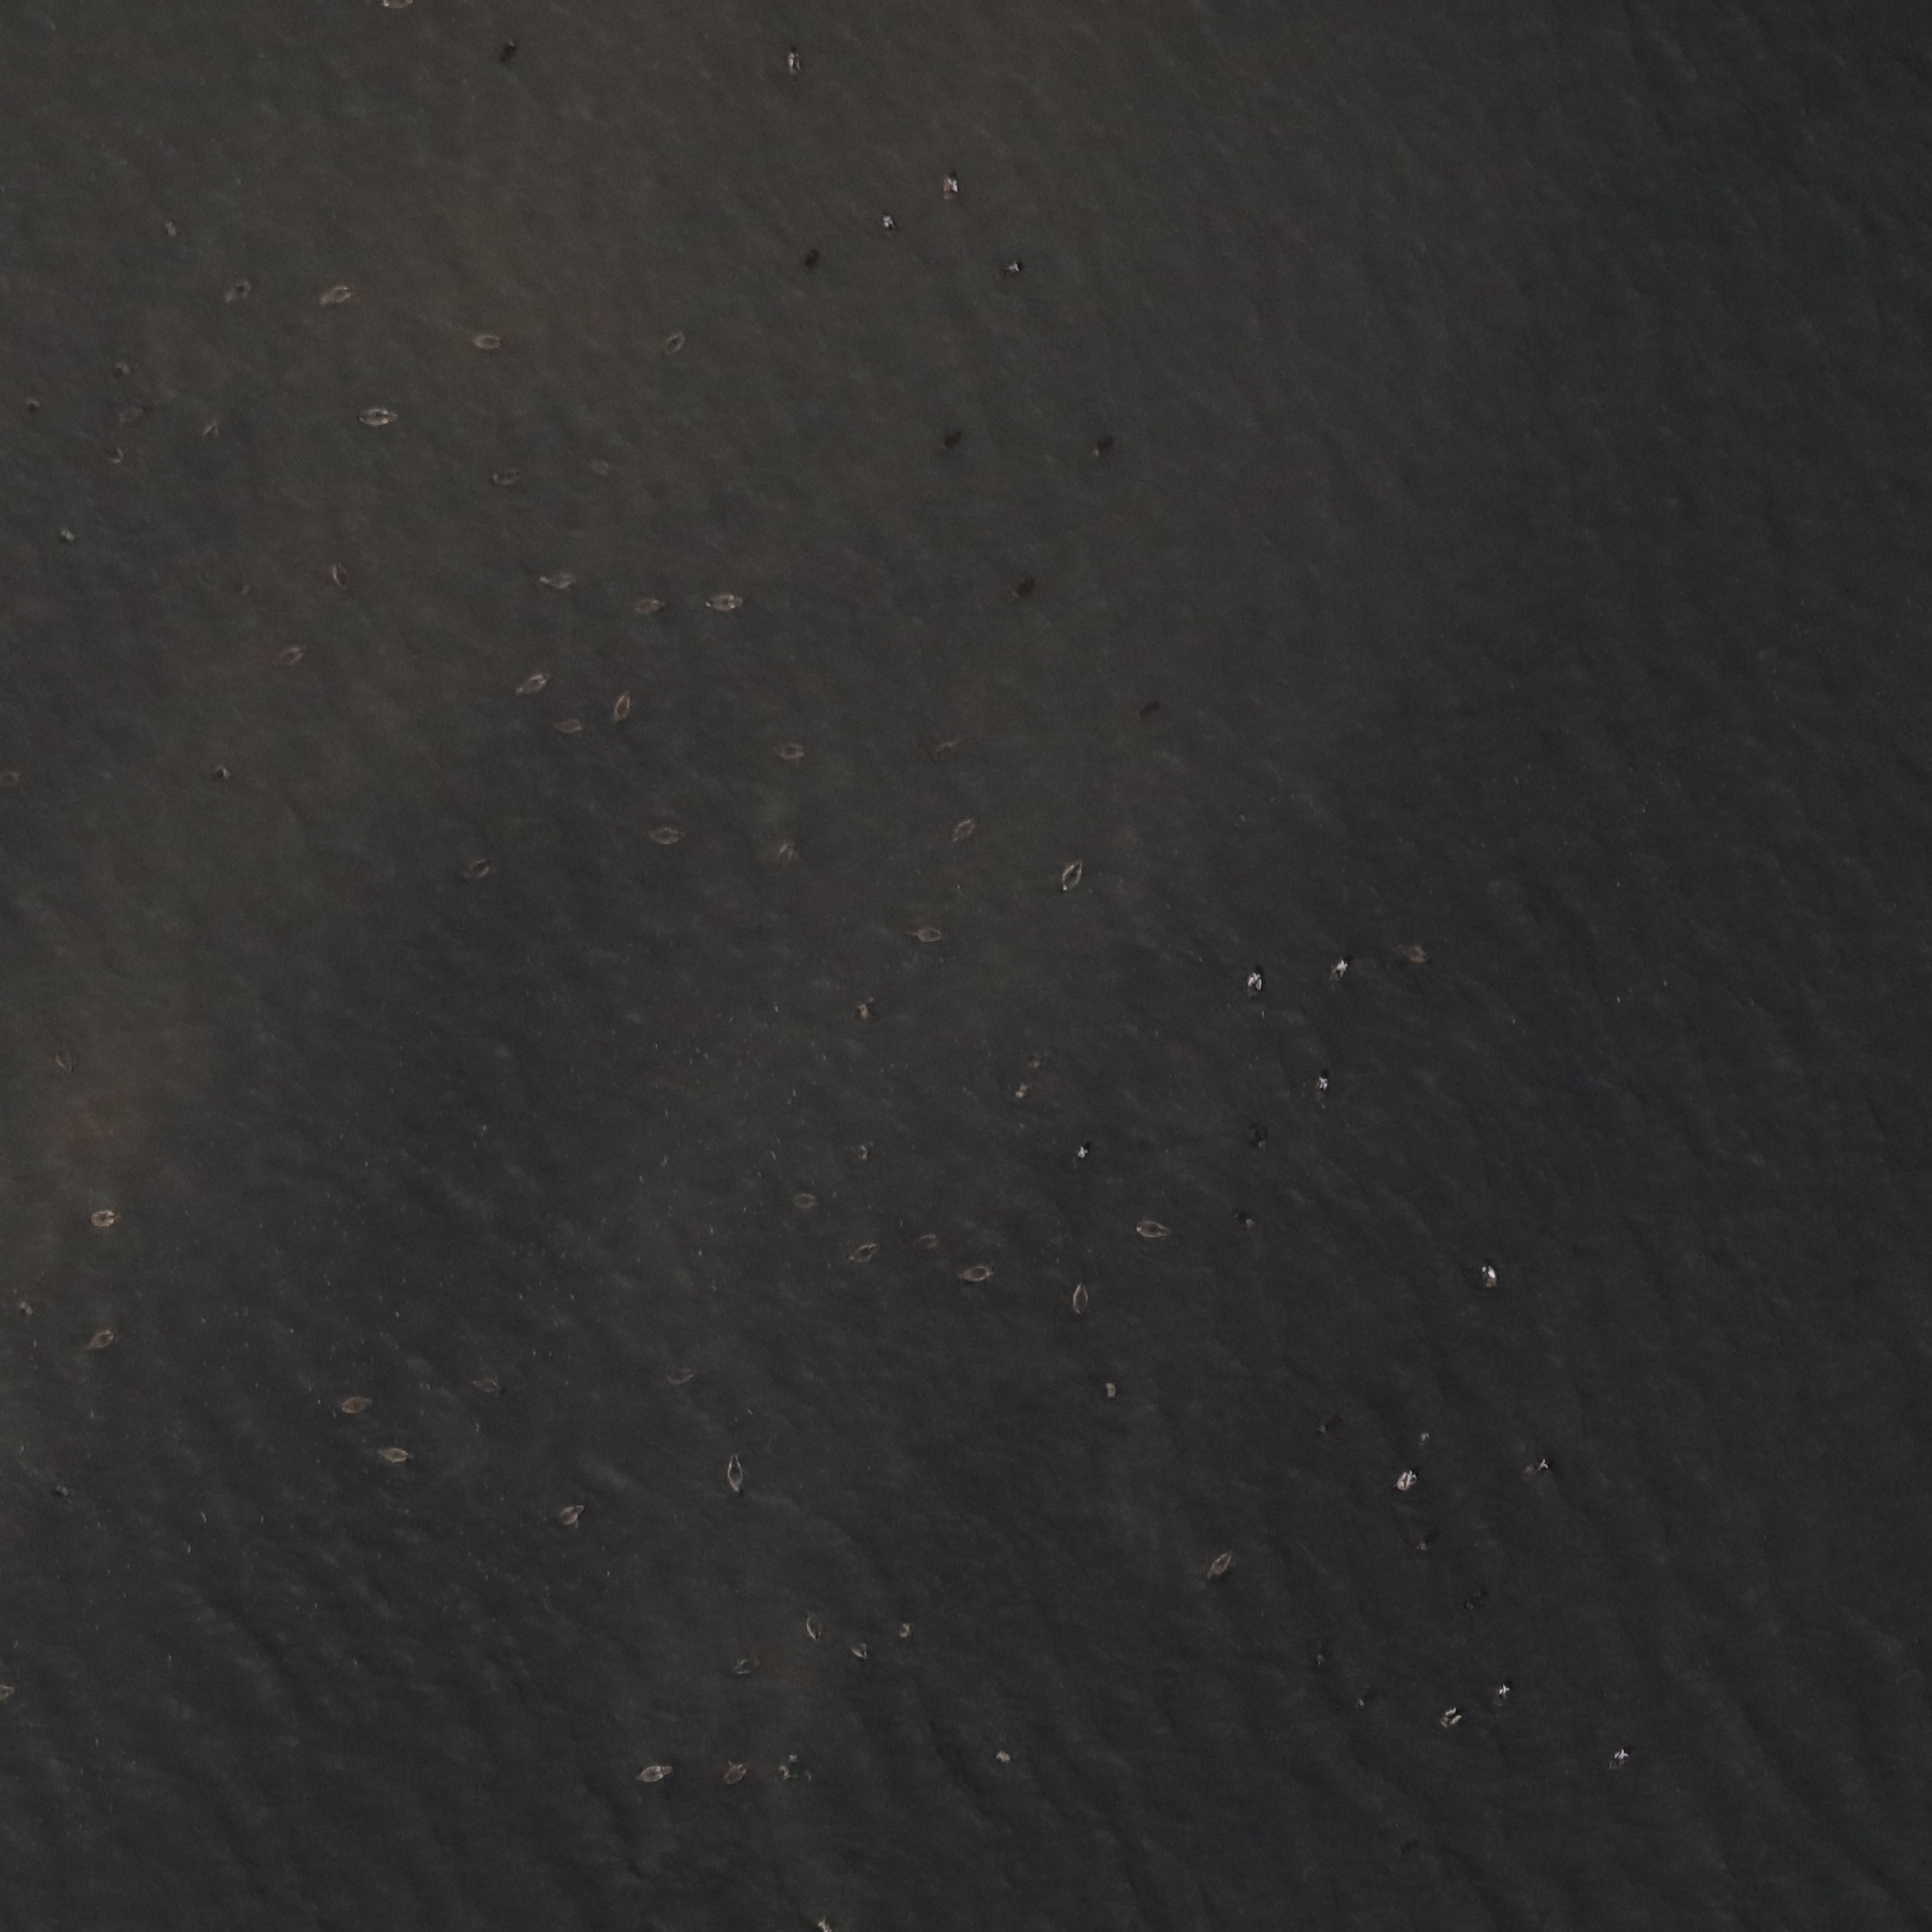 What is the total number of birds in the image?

96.